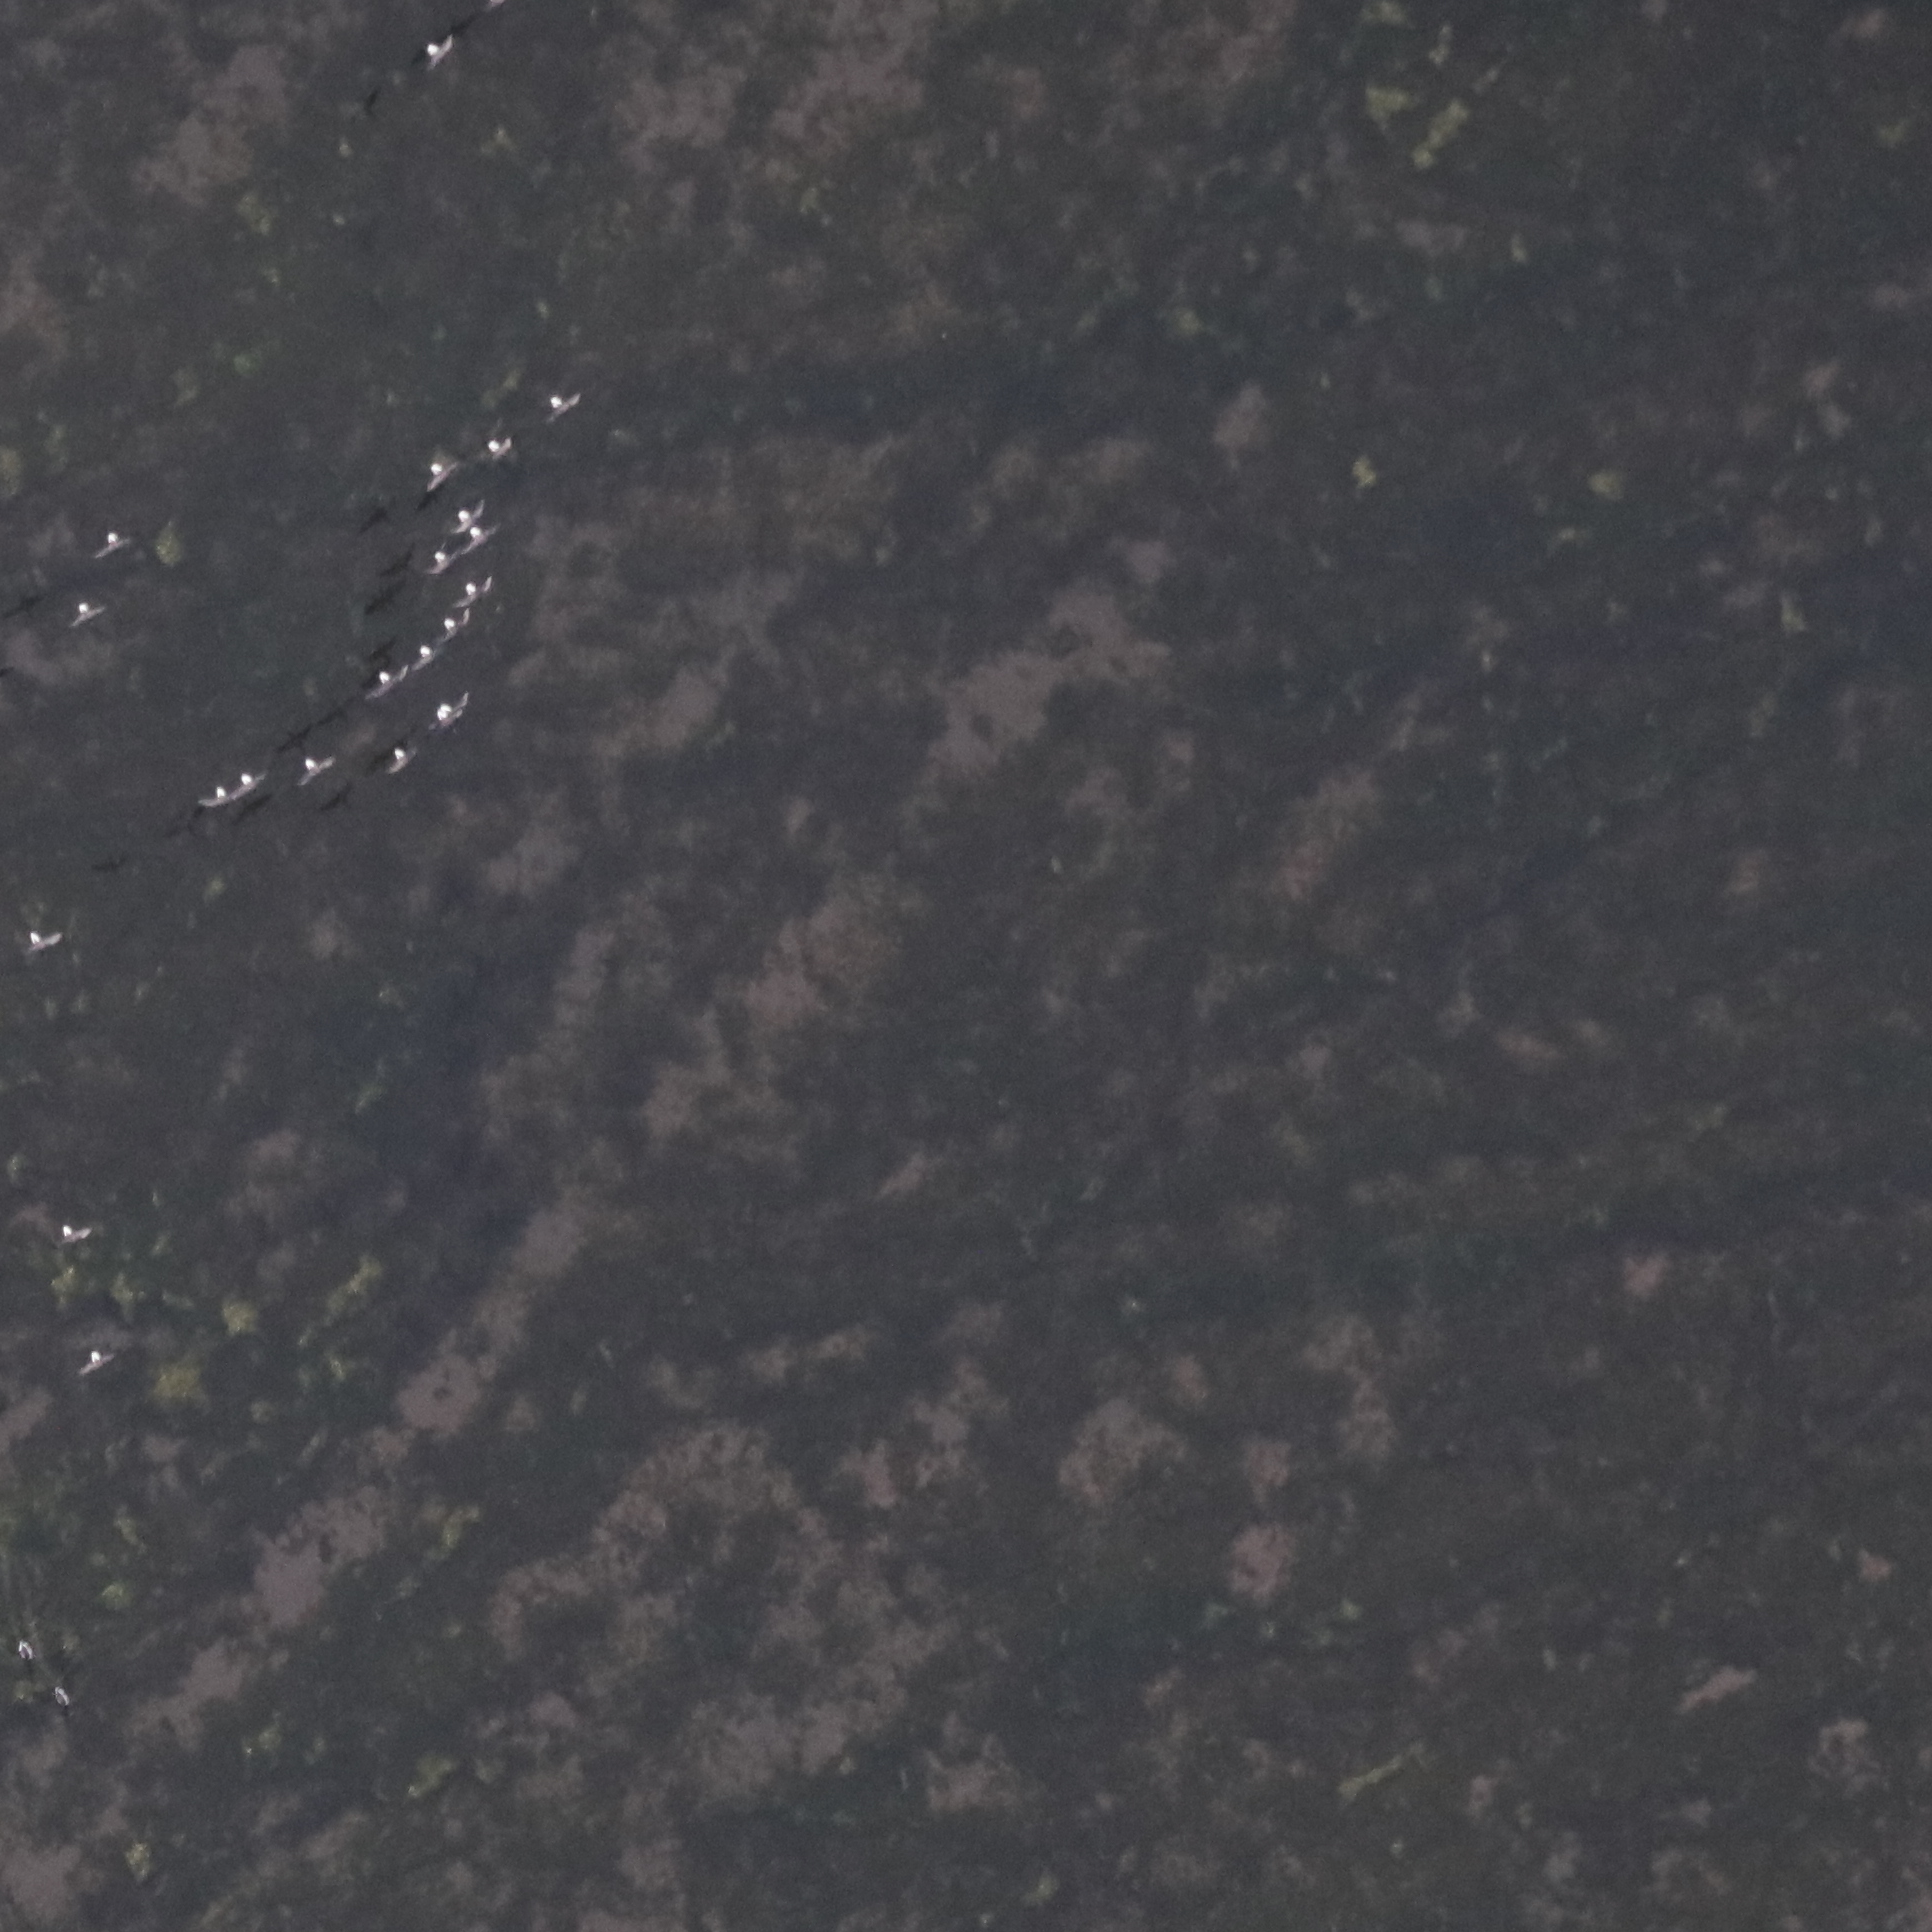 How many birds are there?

24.